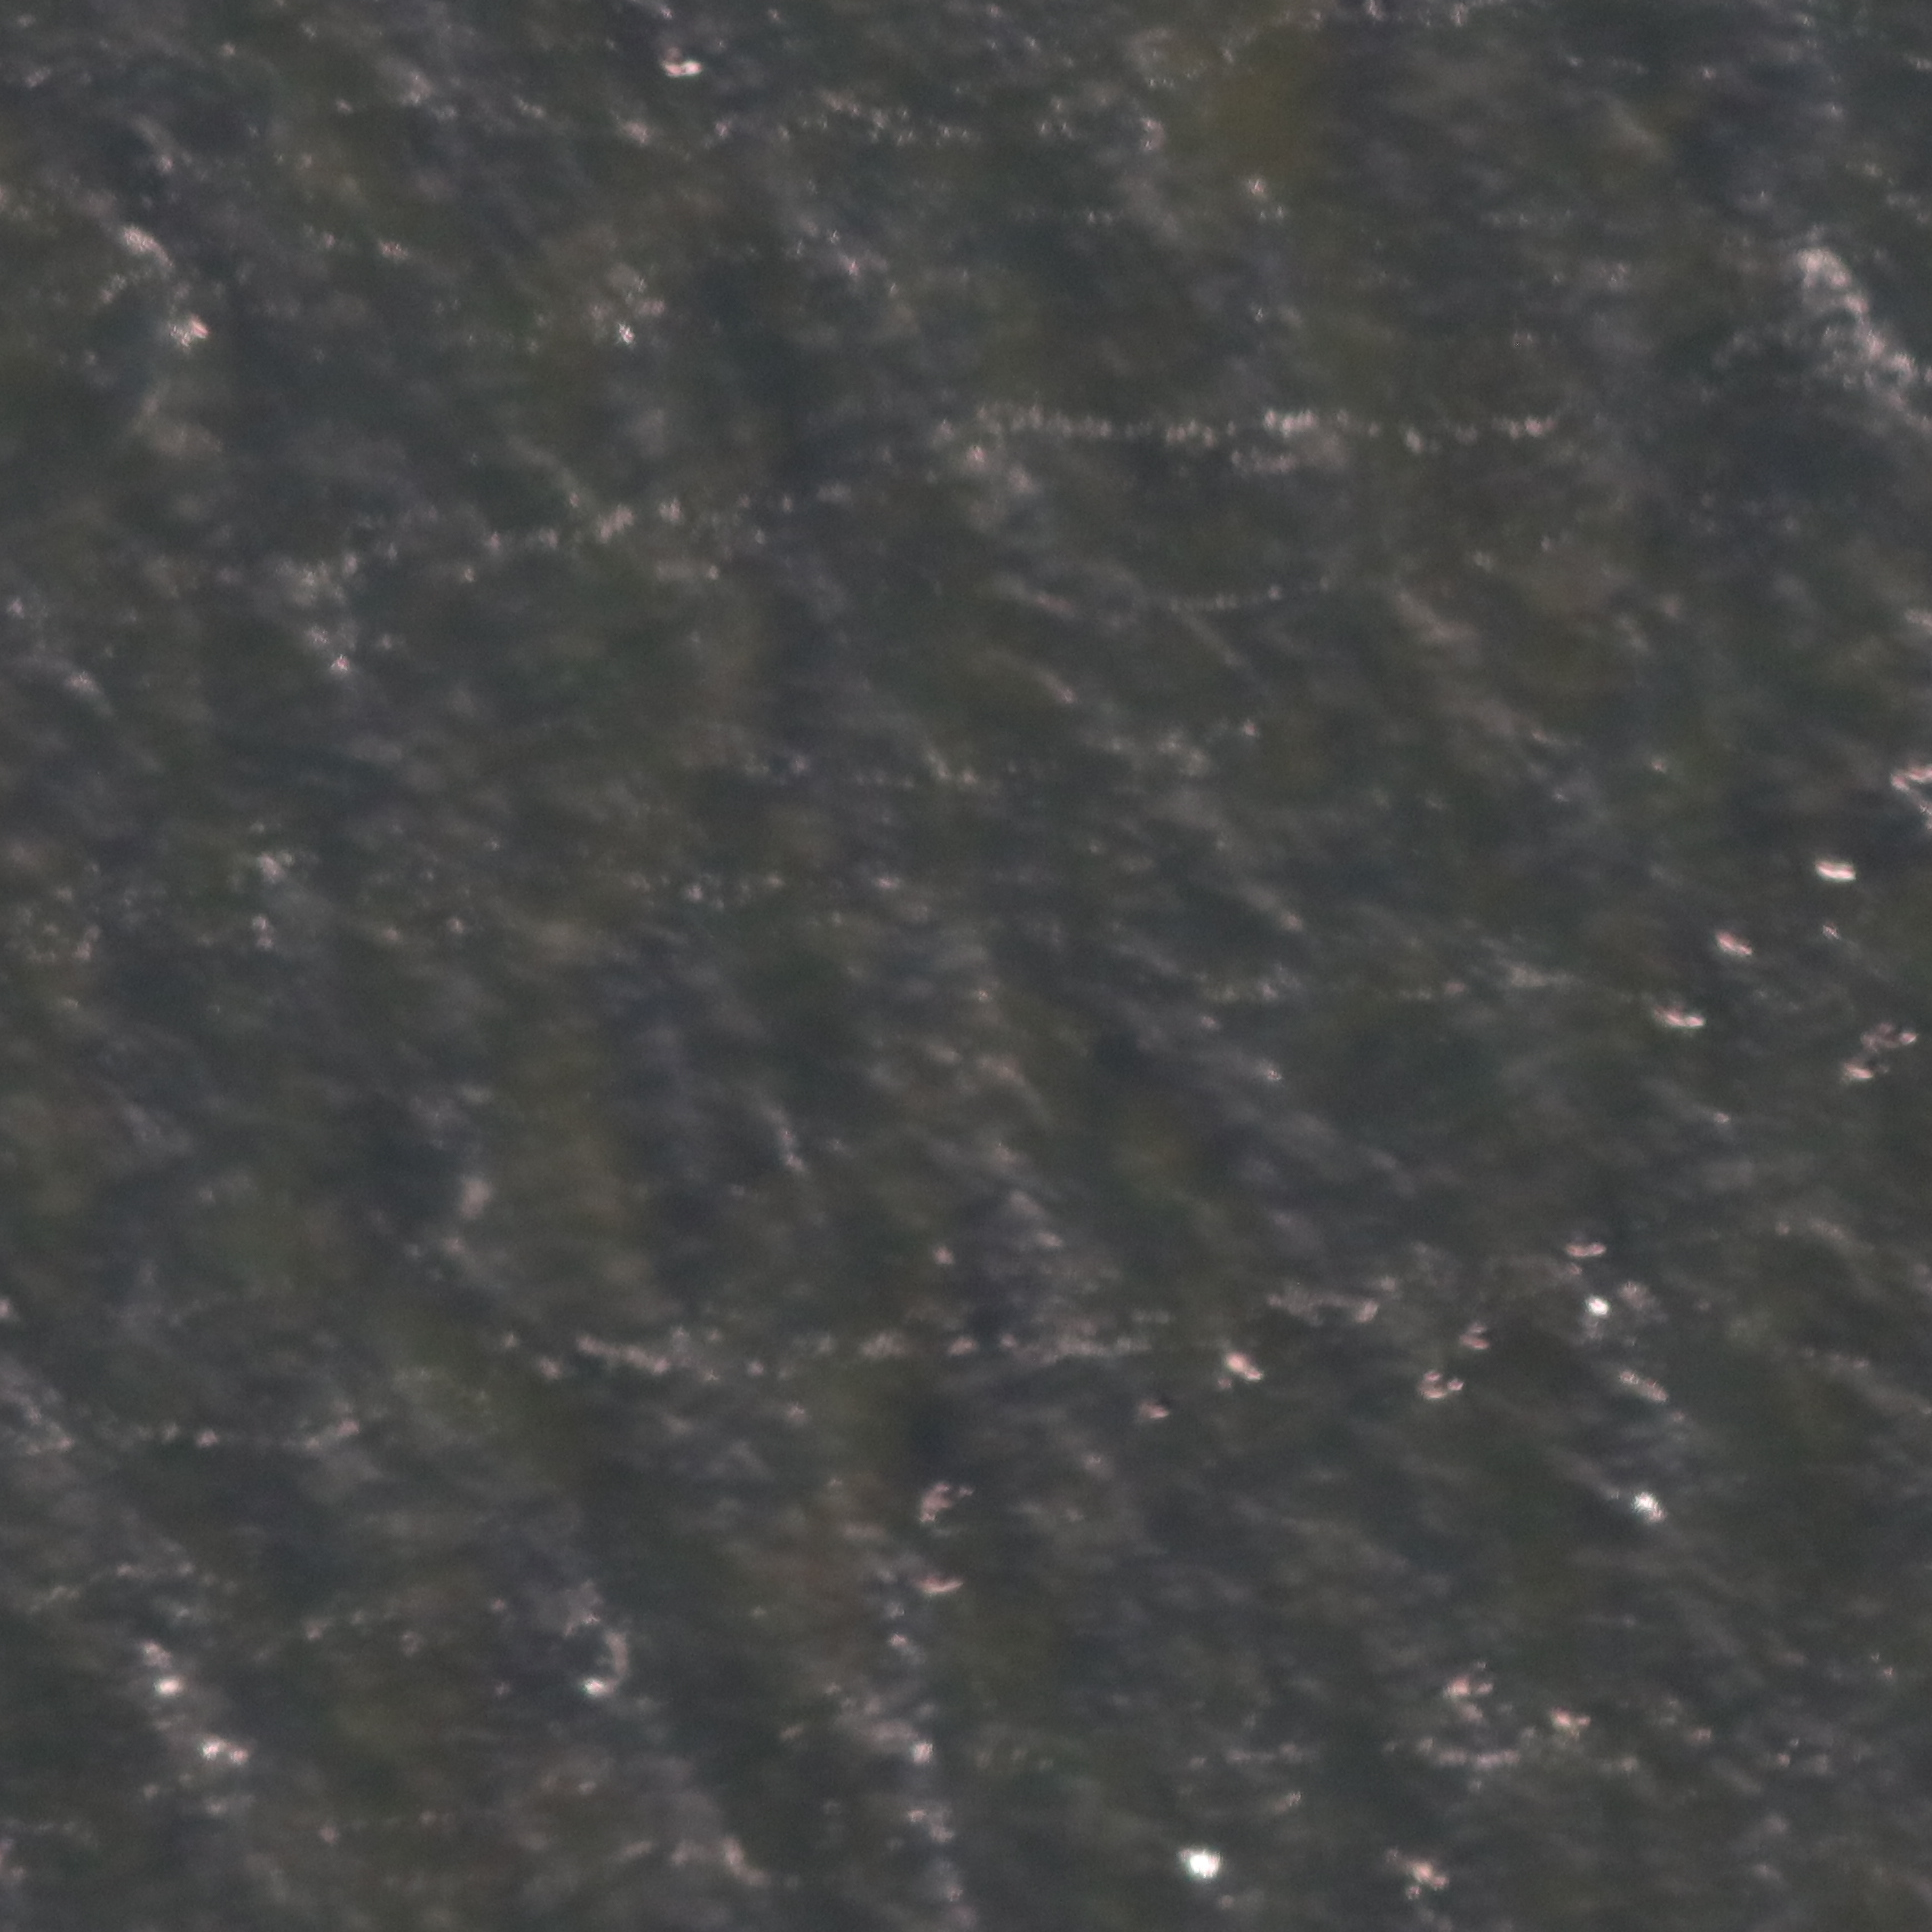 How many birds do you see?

15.